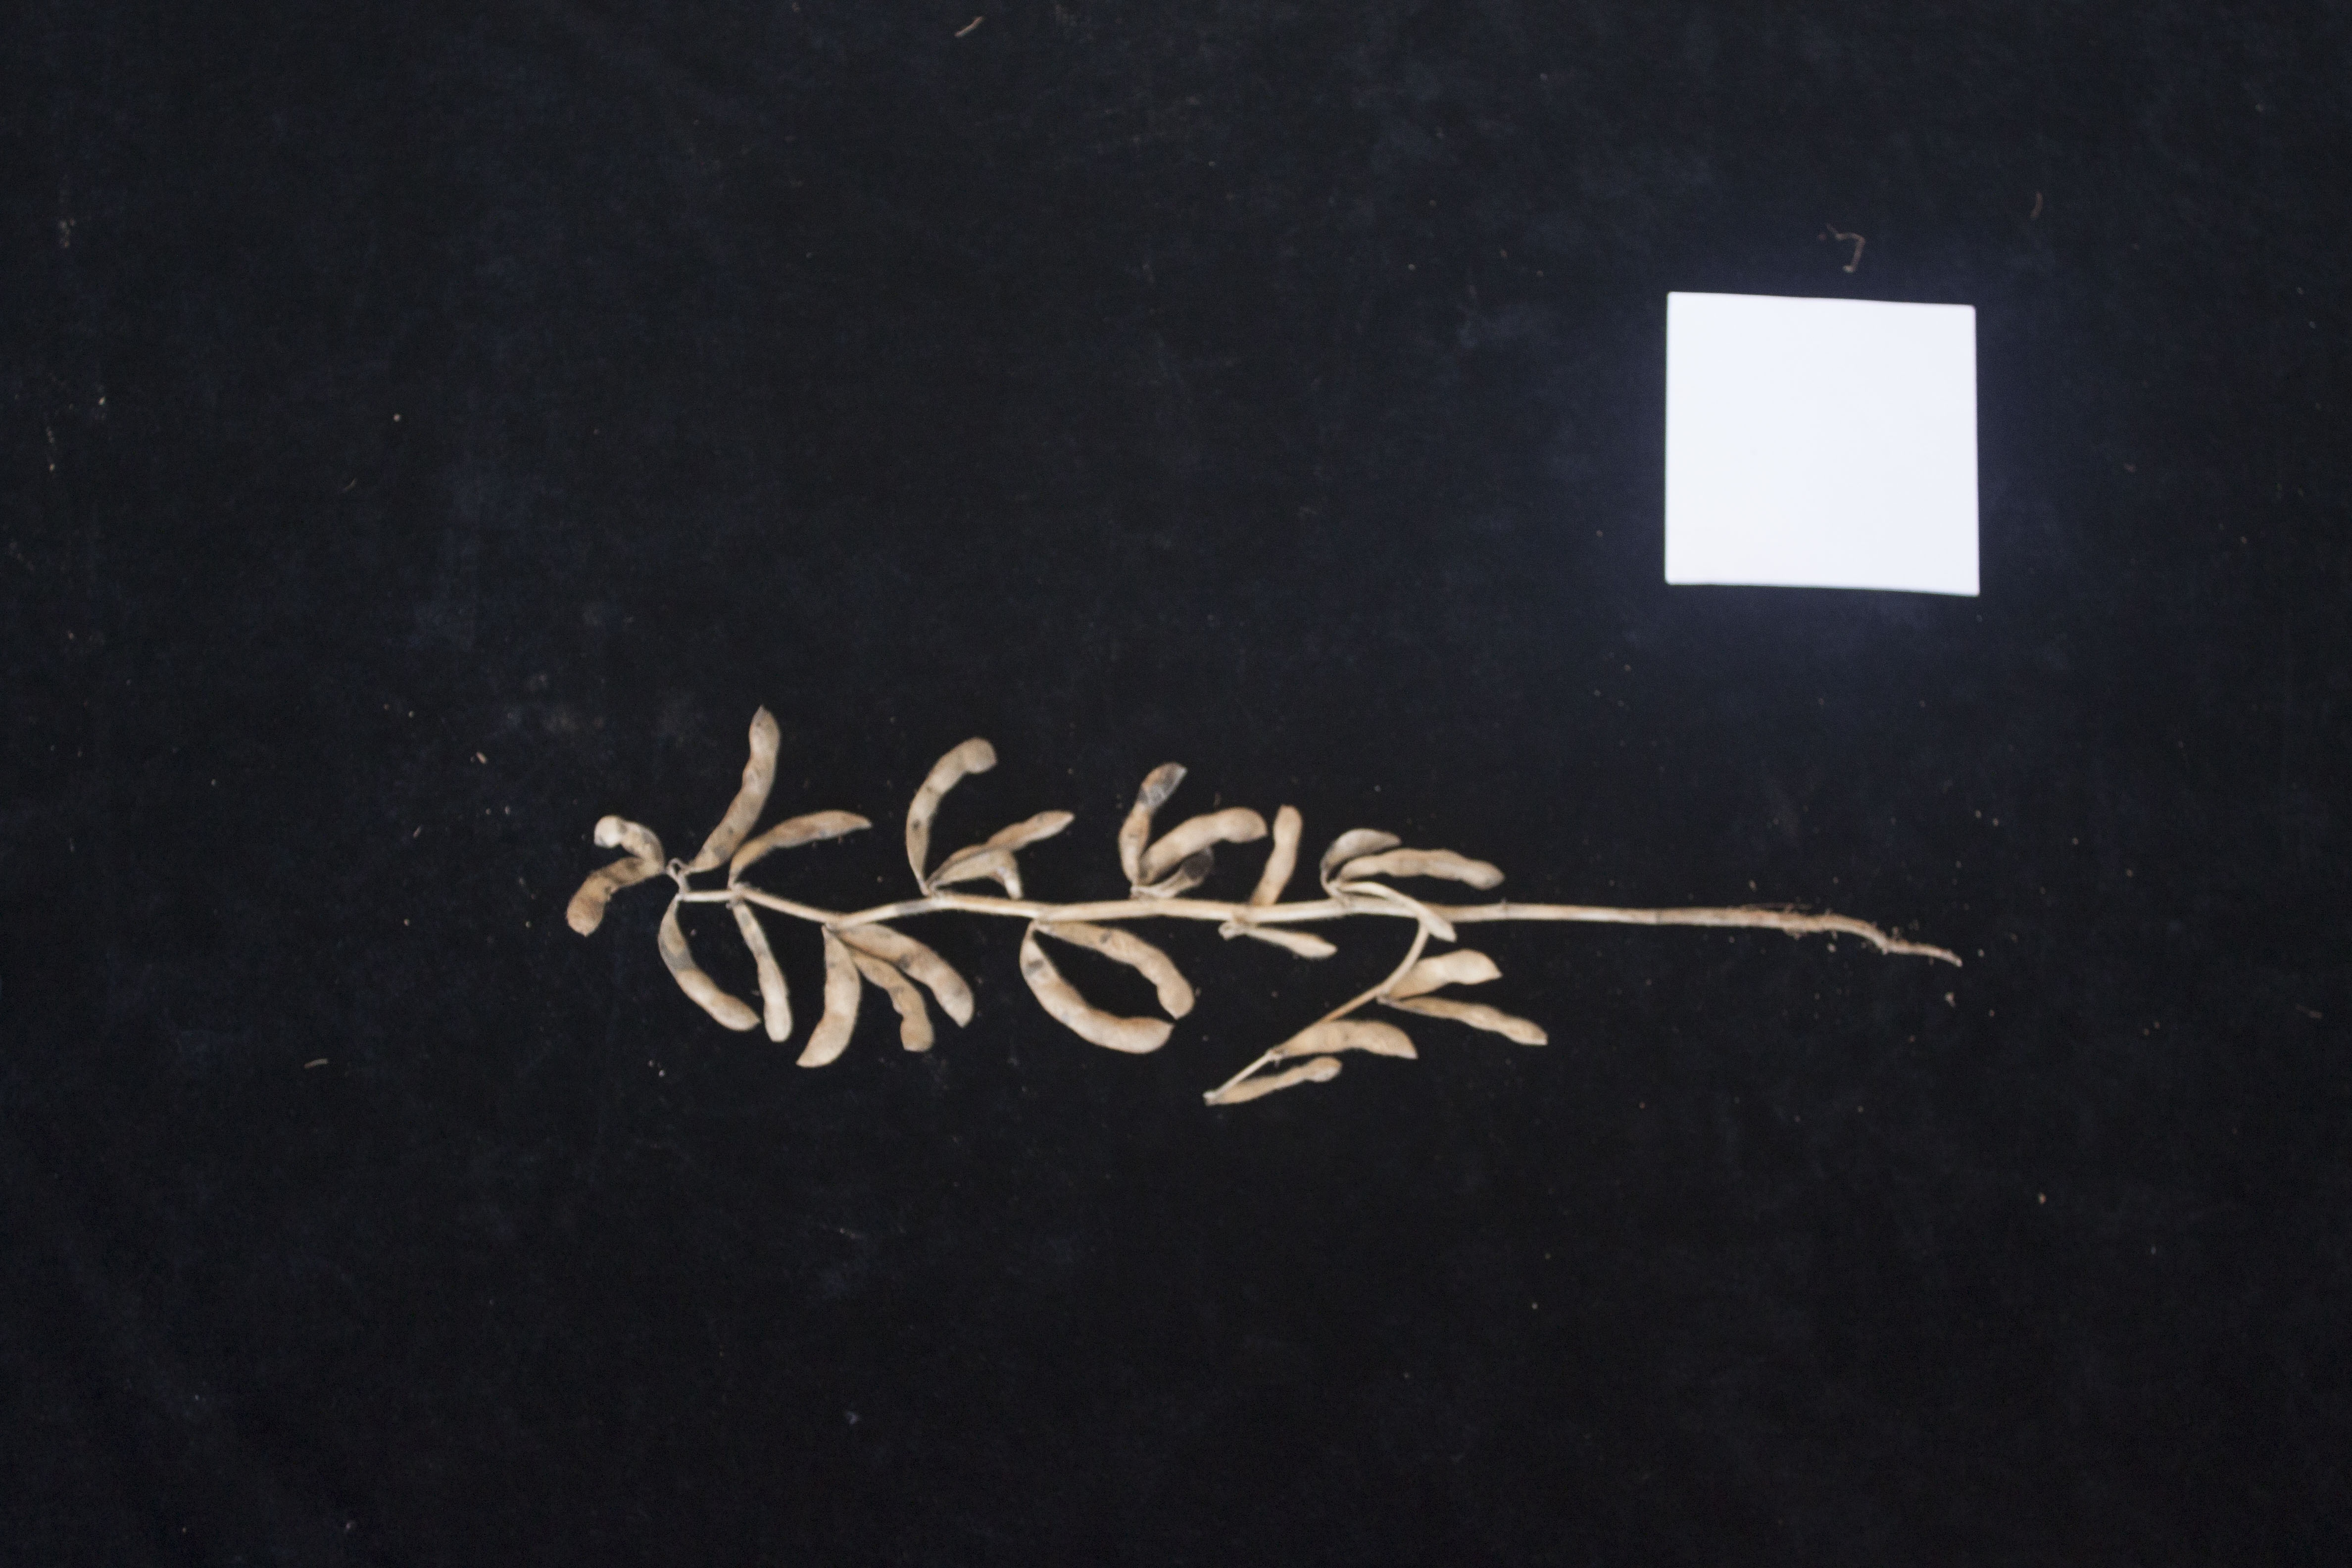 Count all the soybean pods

26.